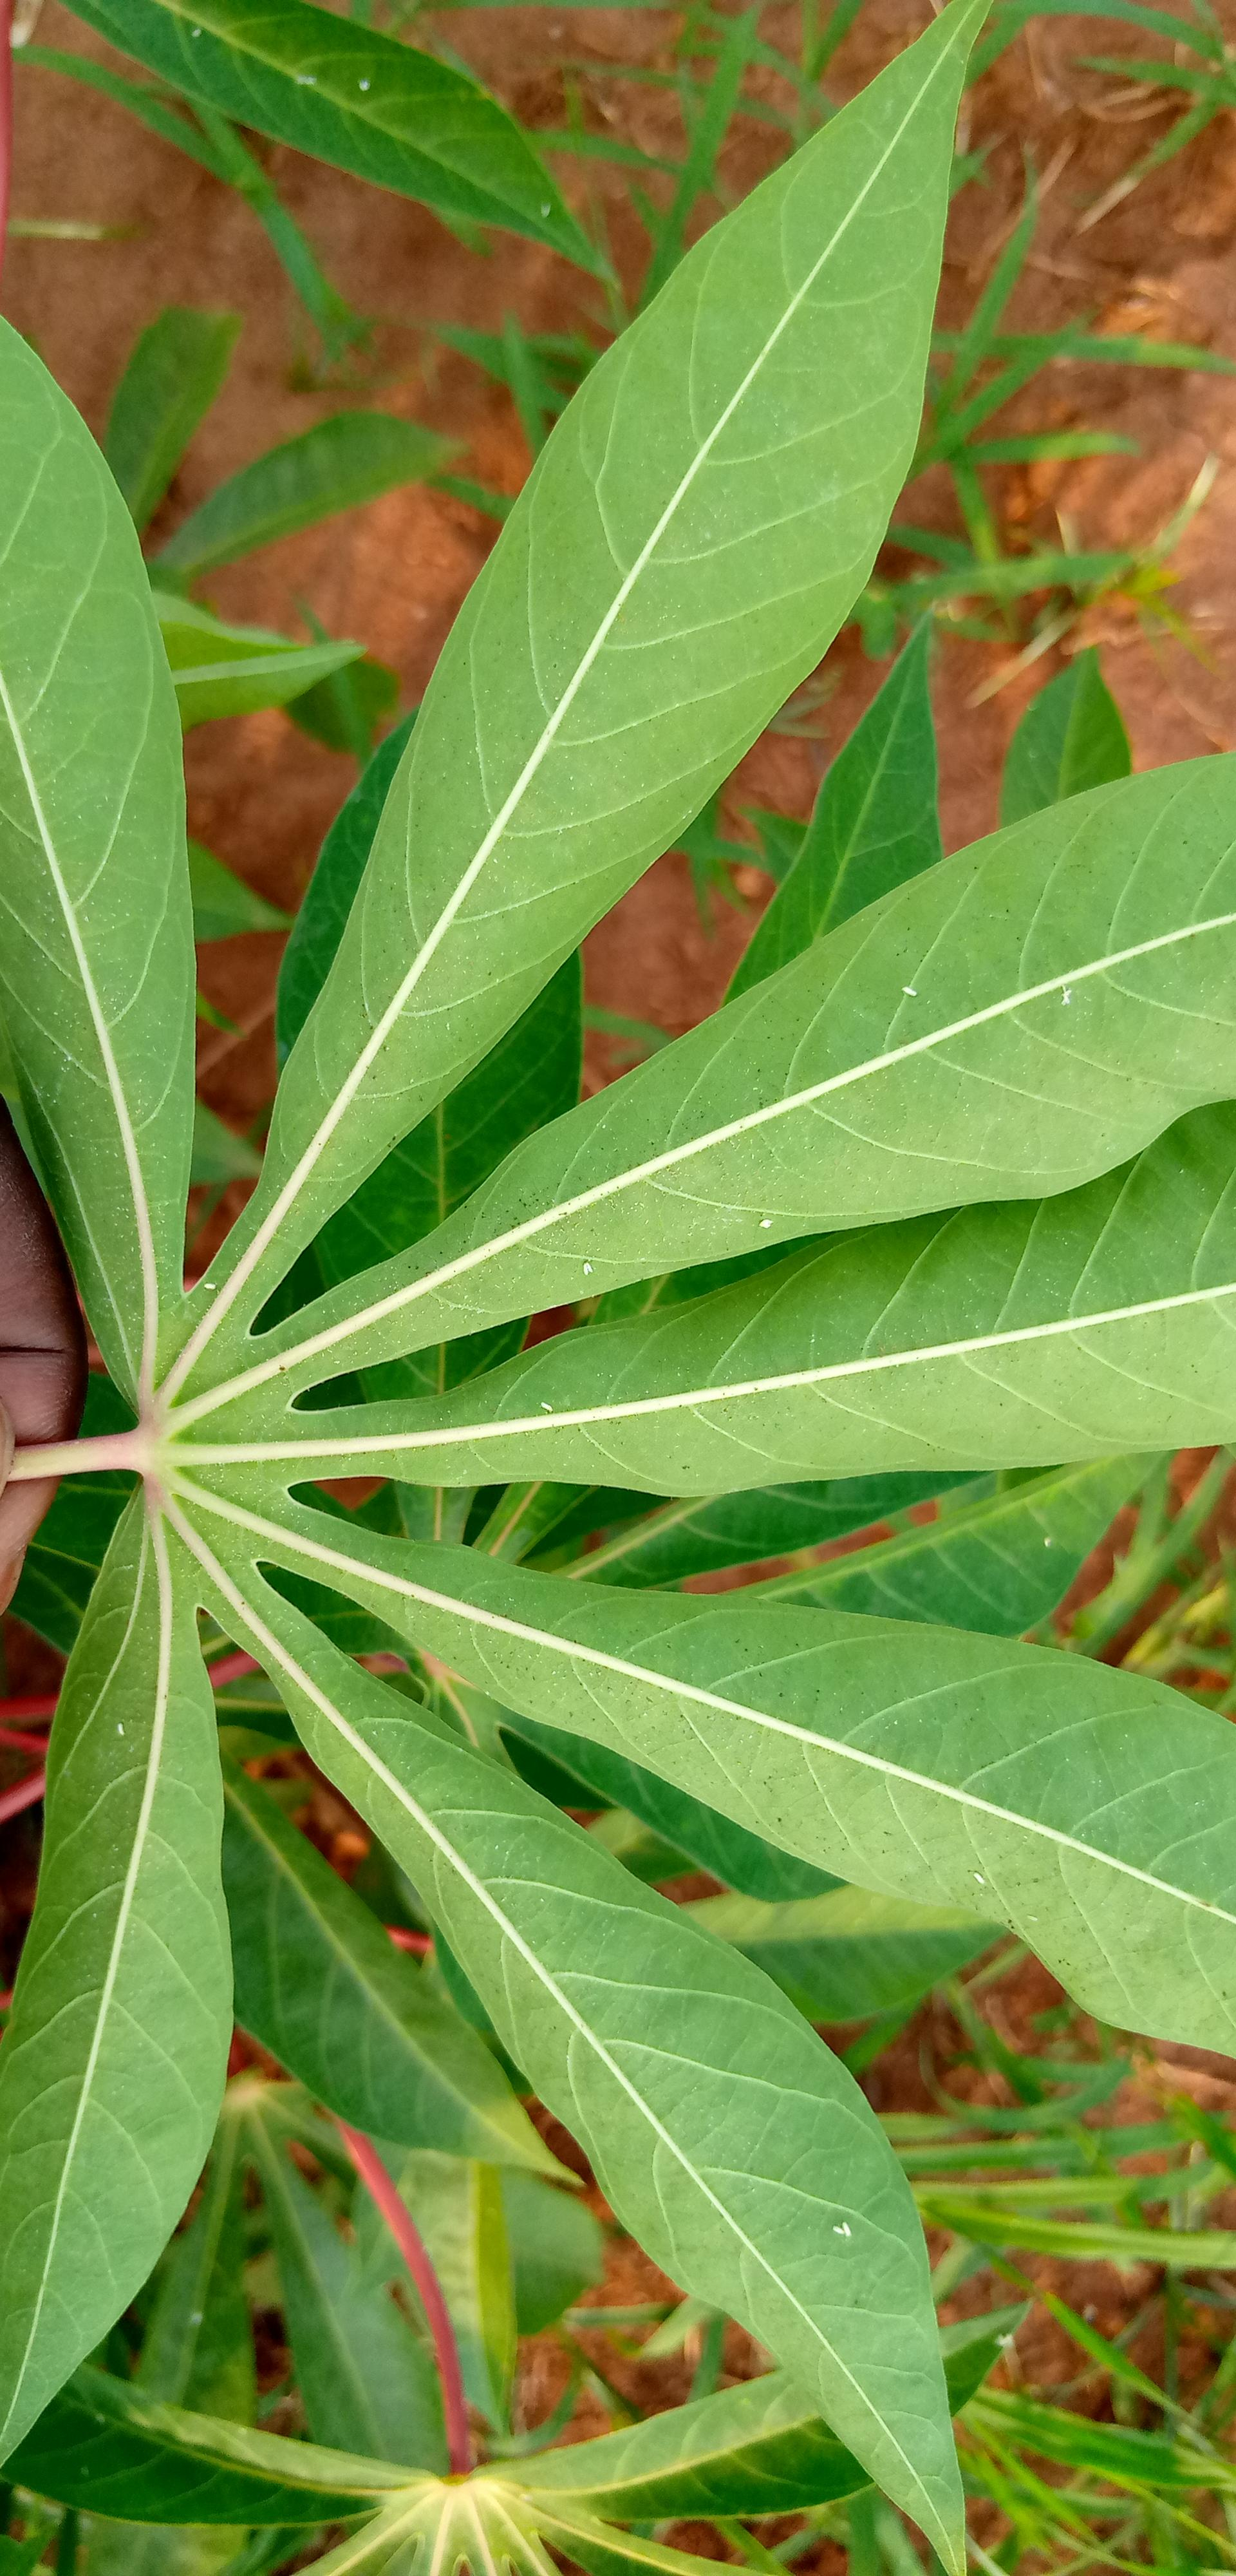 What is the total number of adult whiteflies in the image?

9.